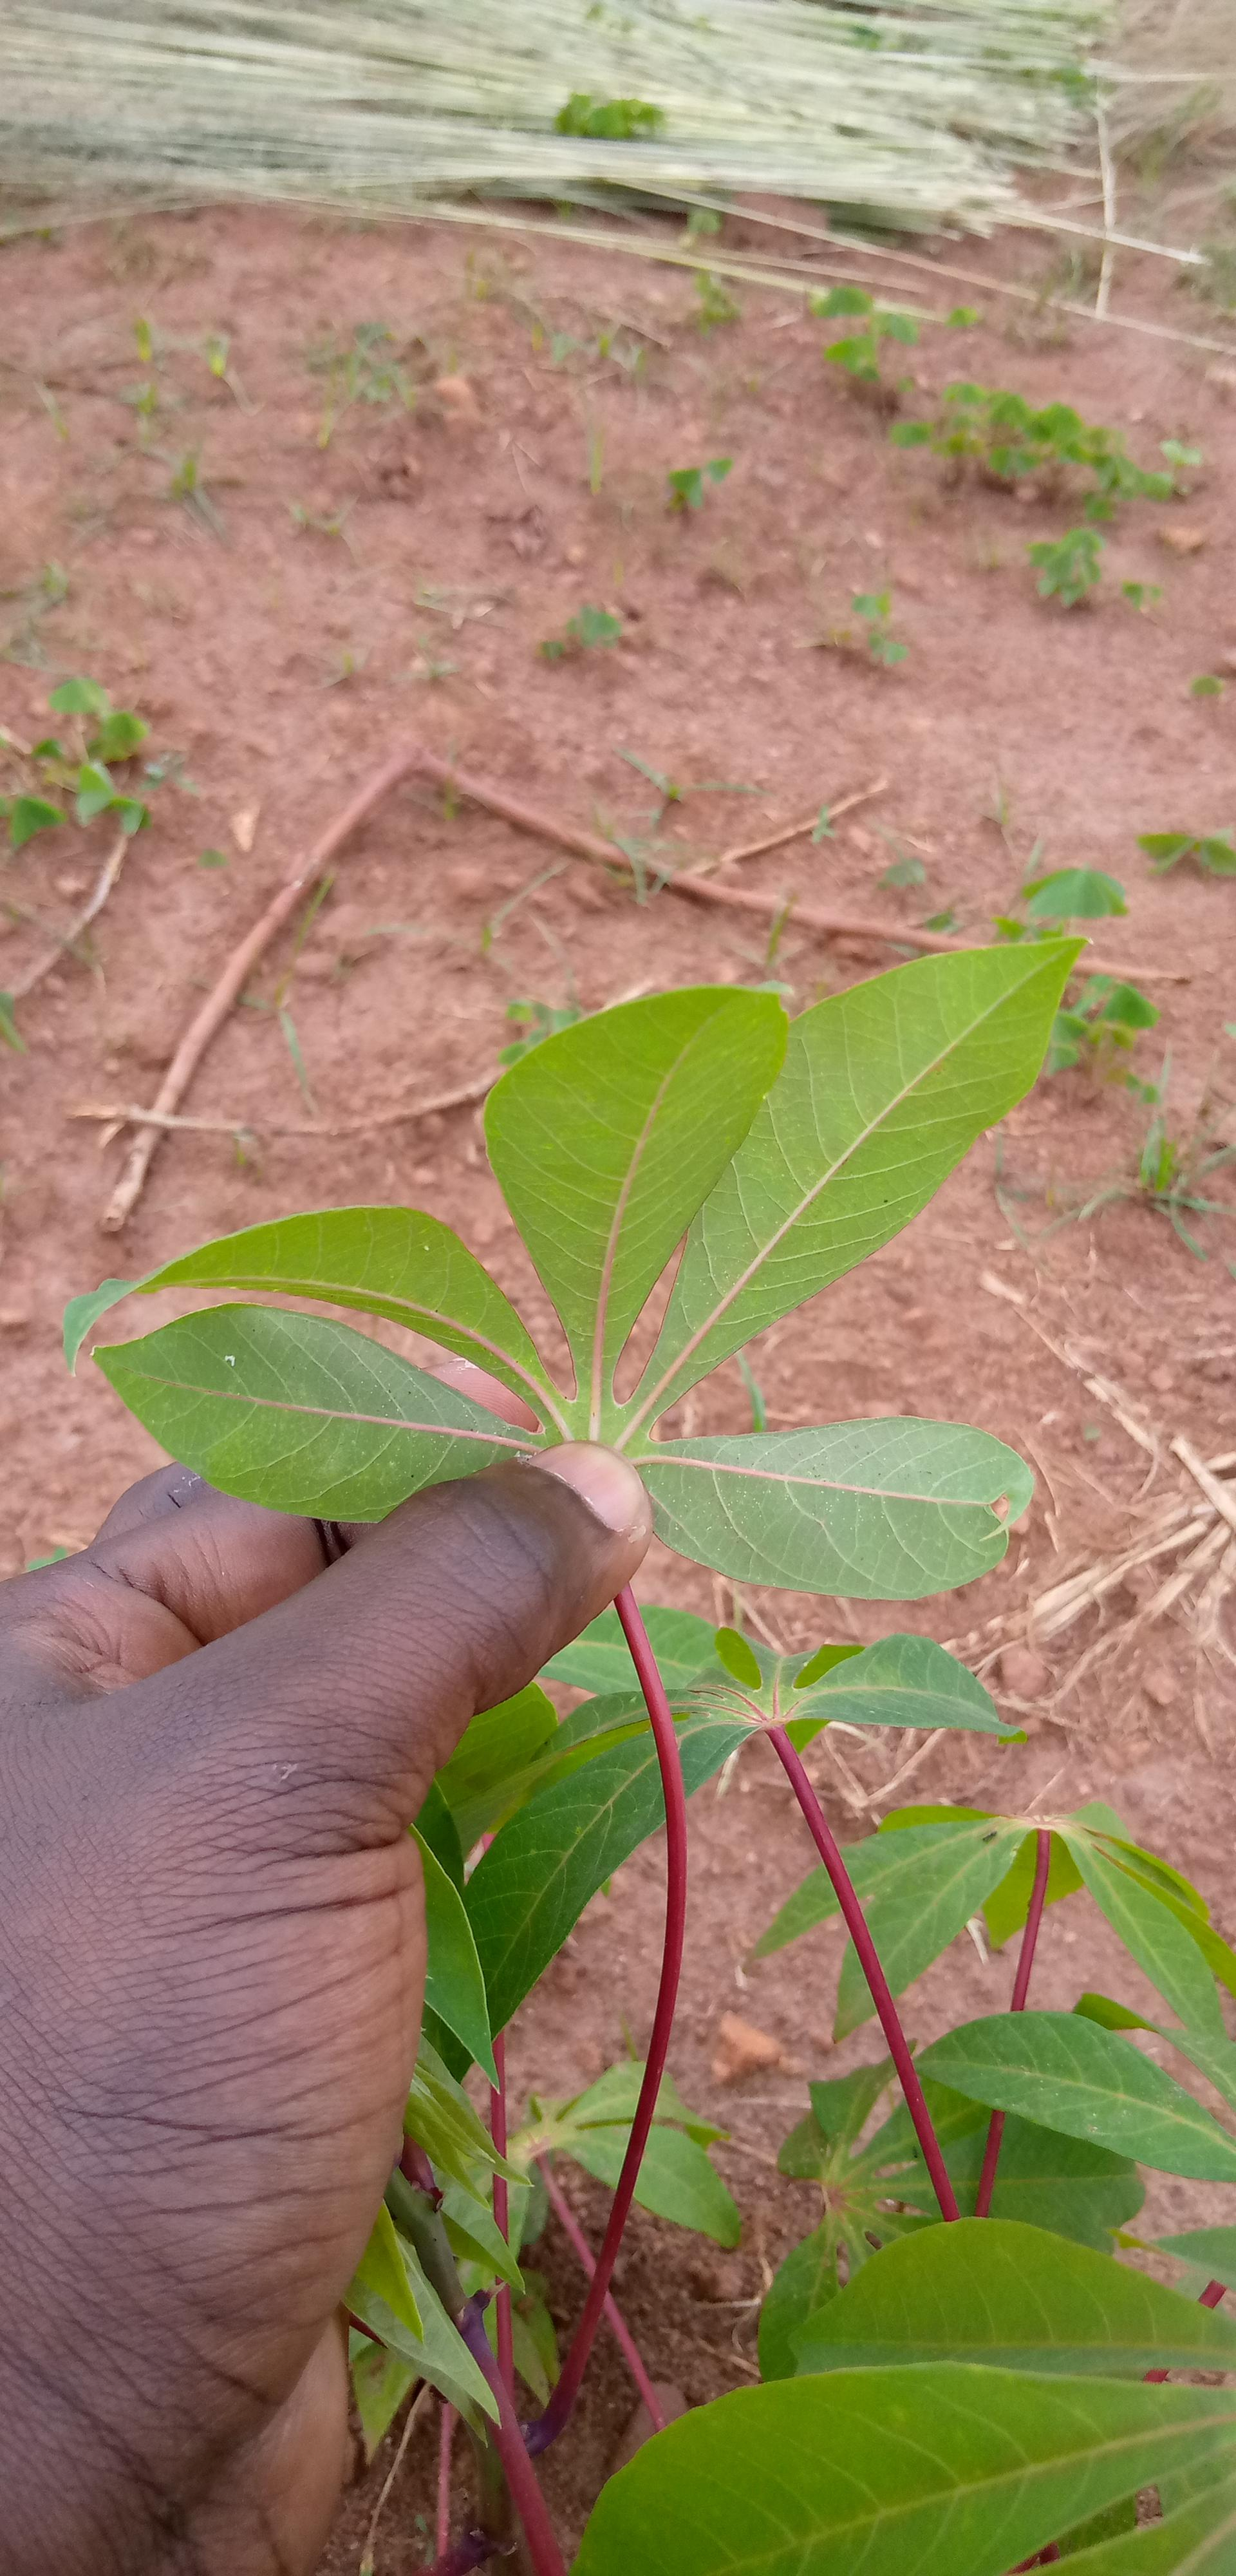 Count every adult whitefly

1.